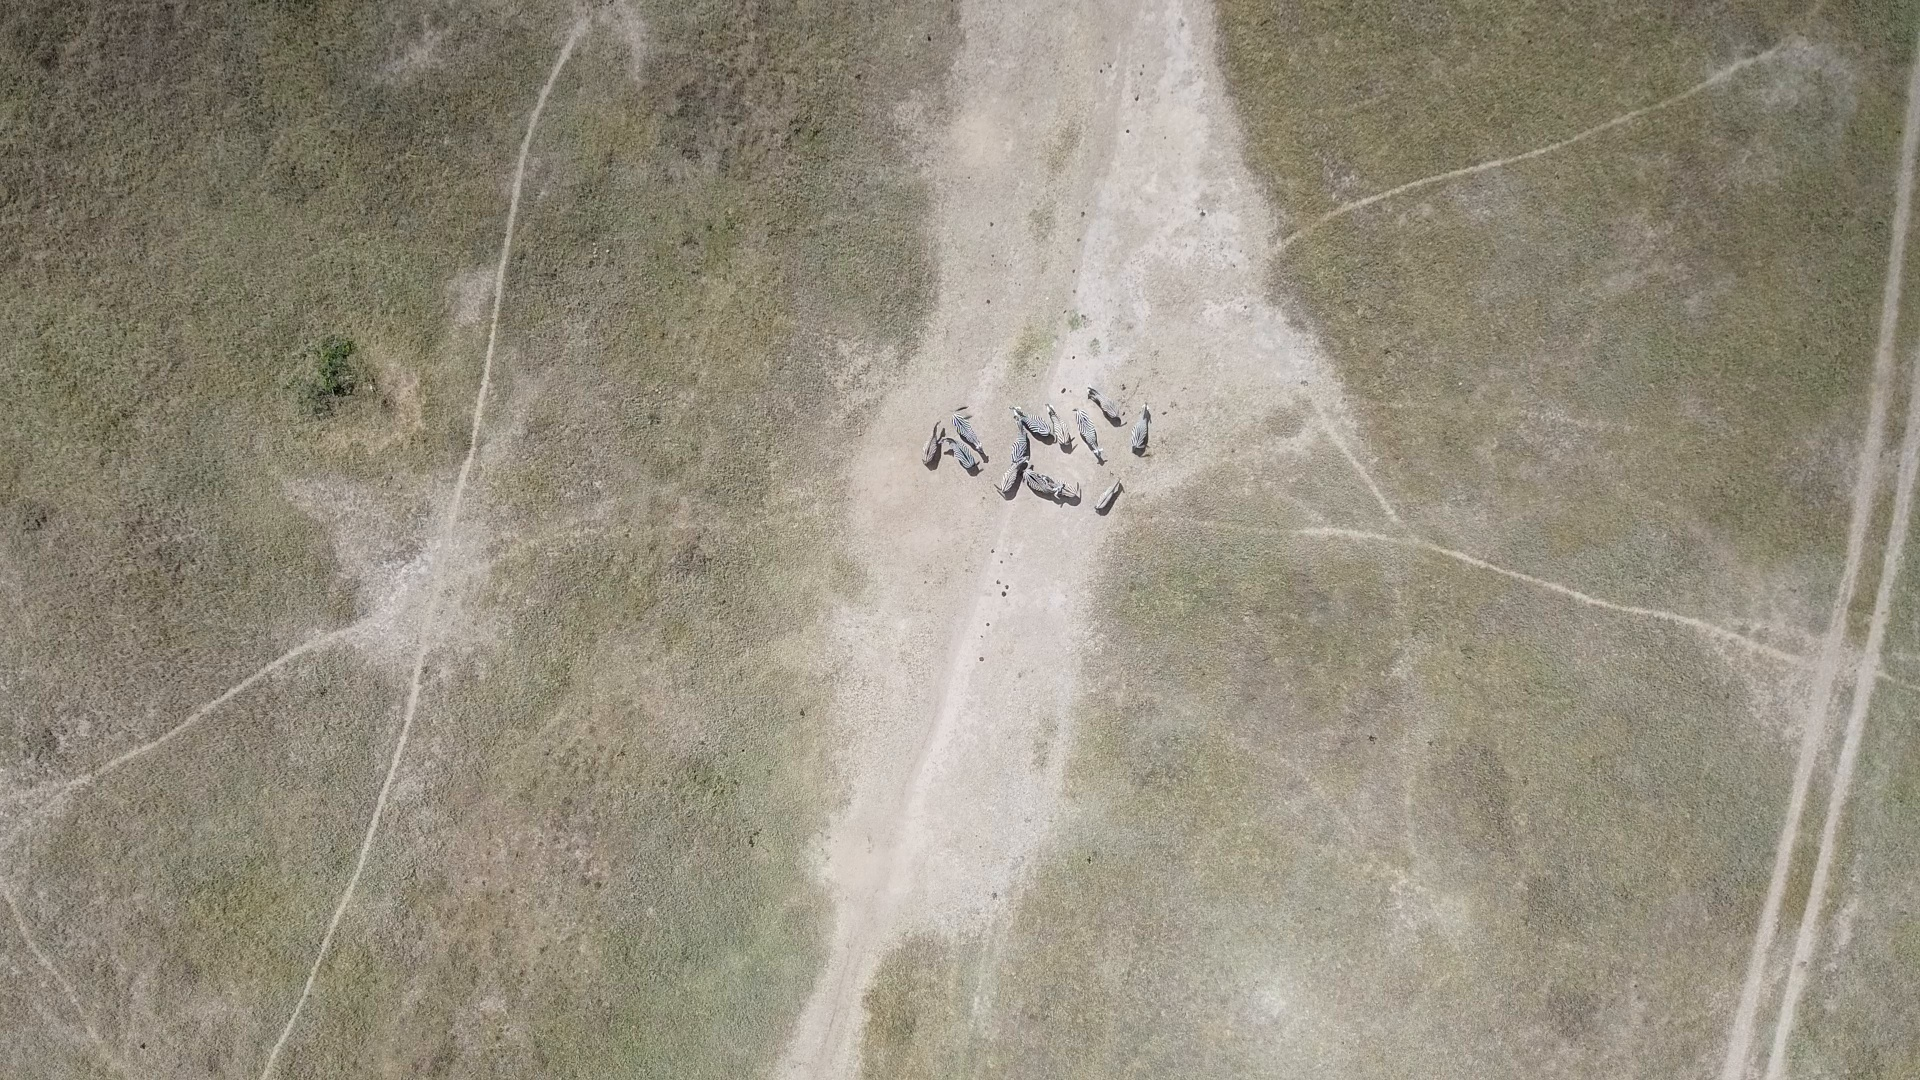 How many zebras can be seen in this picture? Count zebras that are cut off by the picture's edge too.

13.